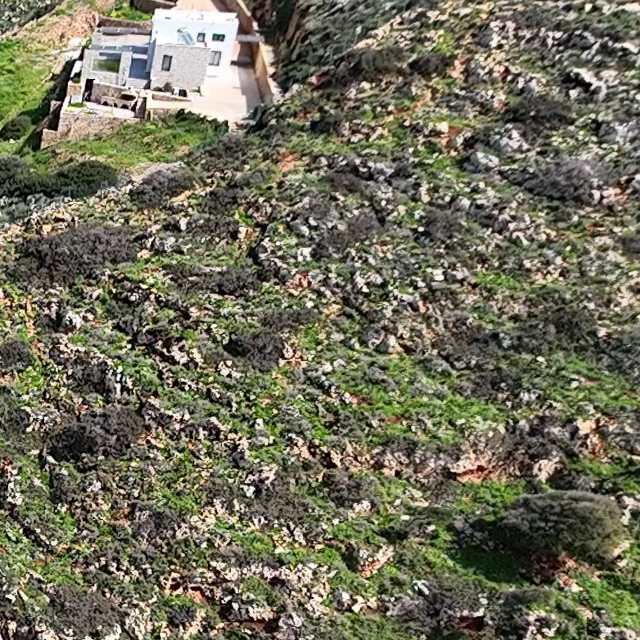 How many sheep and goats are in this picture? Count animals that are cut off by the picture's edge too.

0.